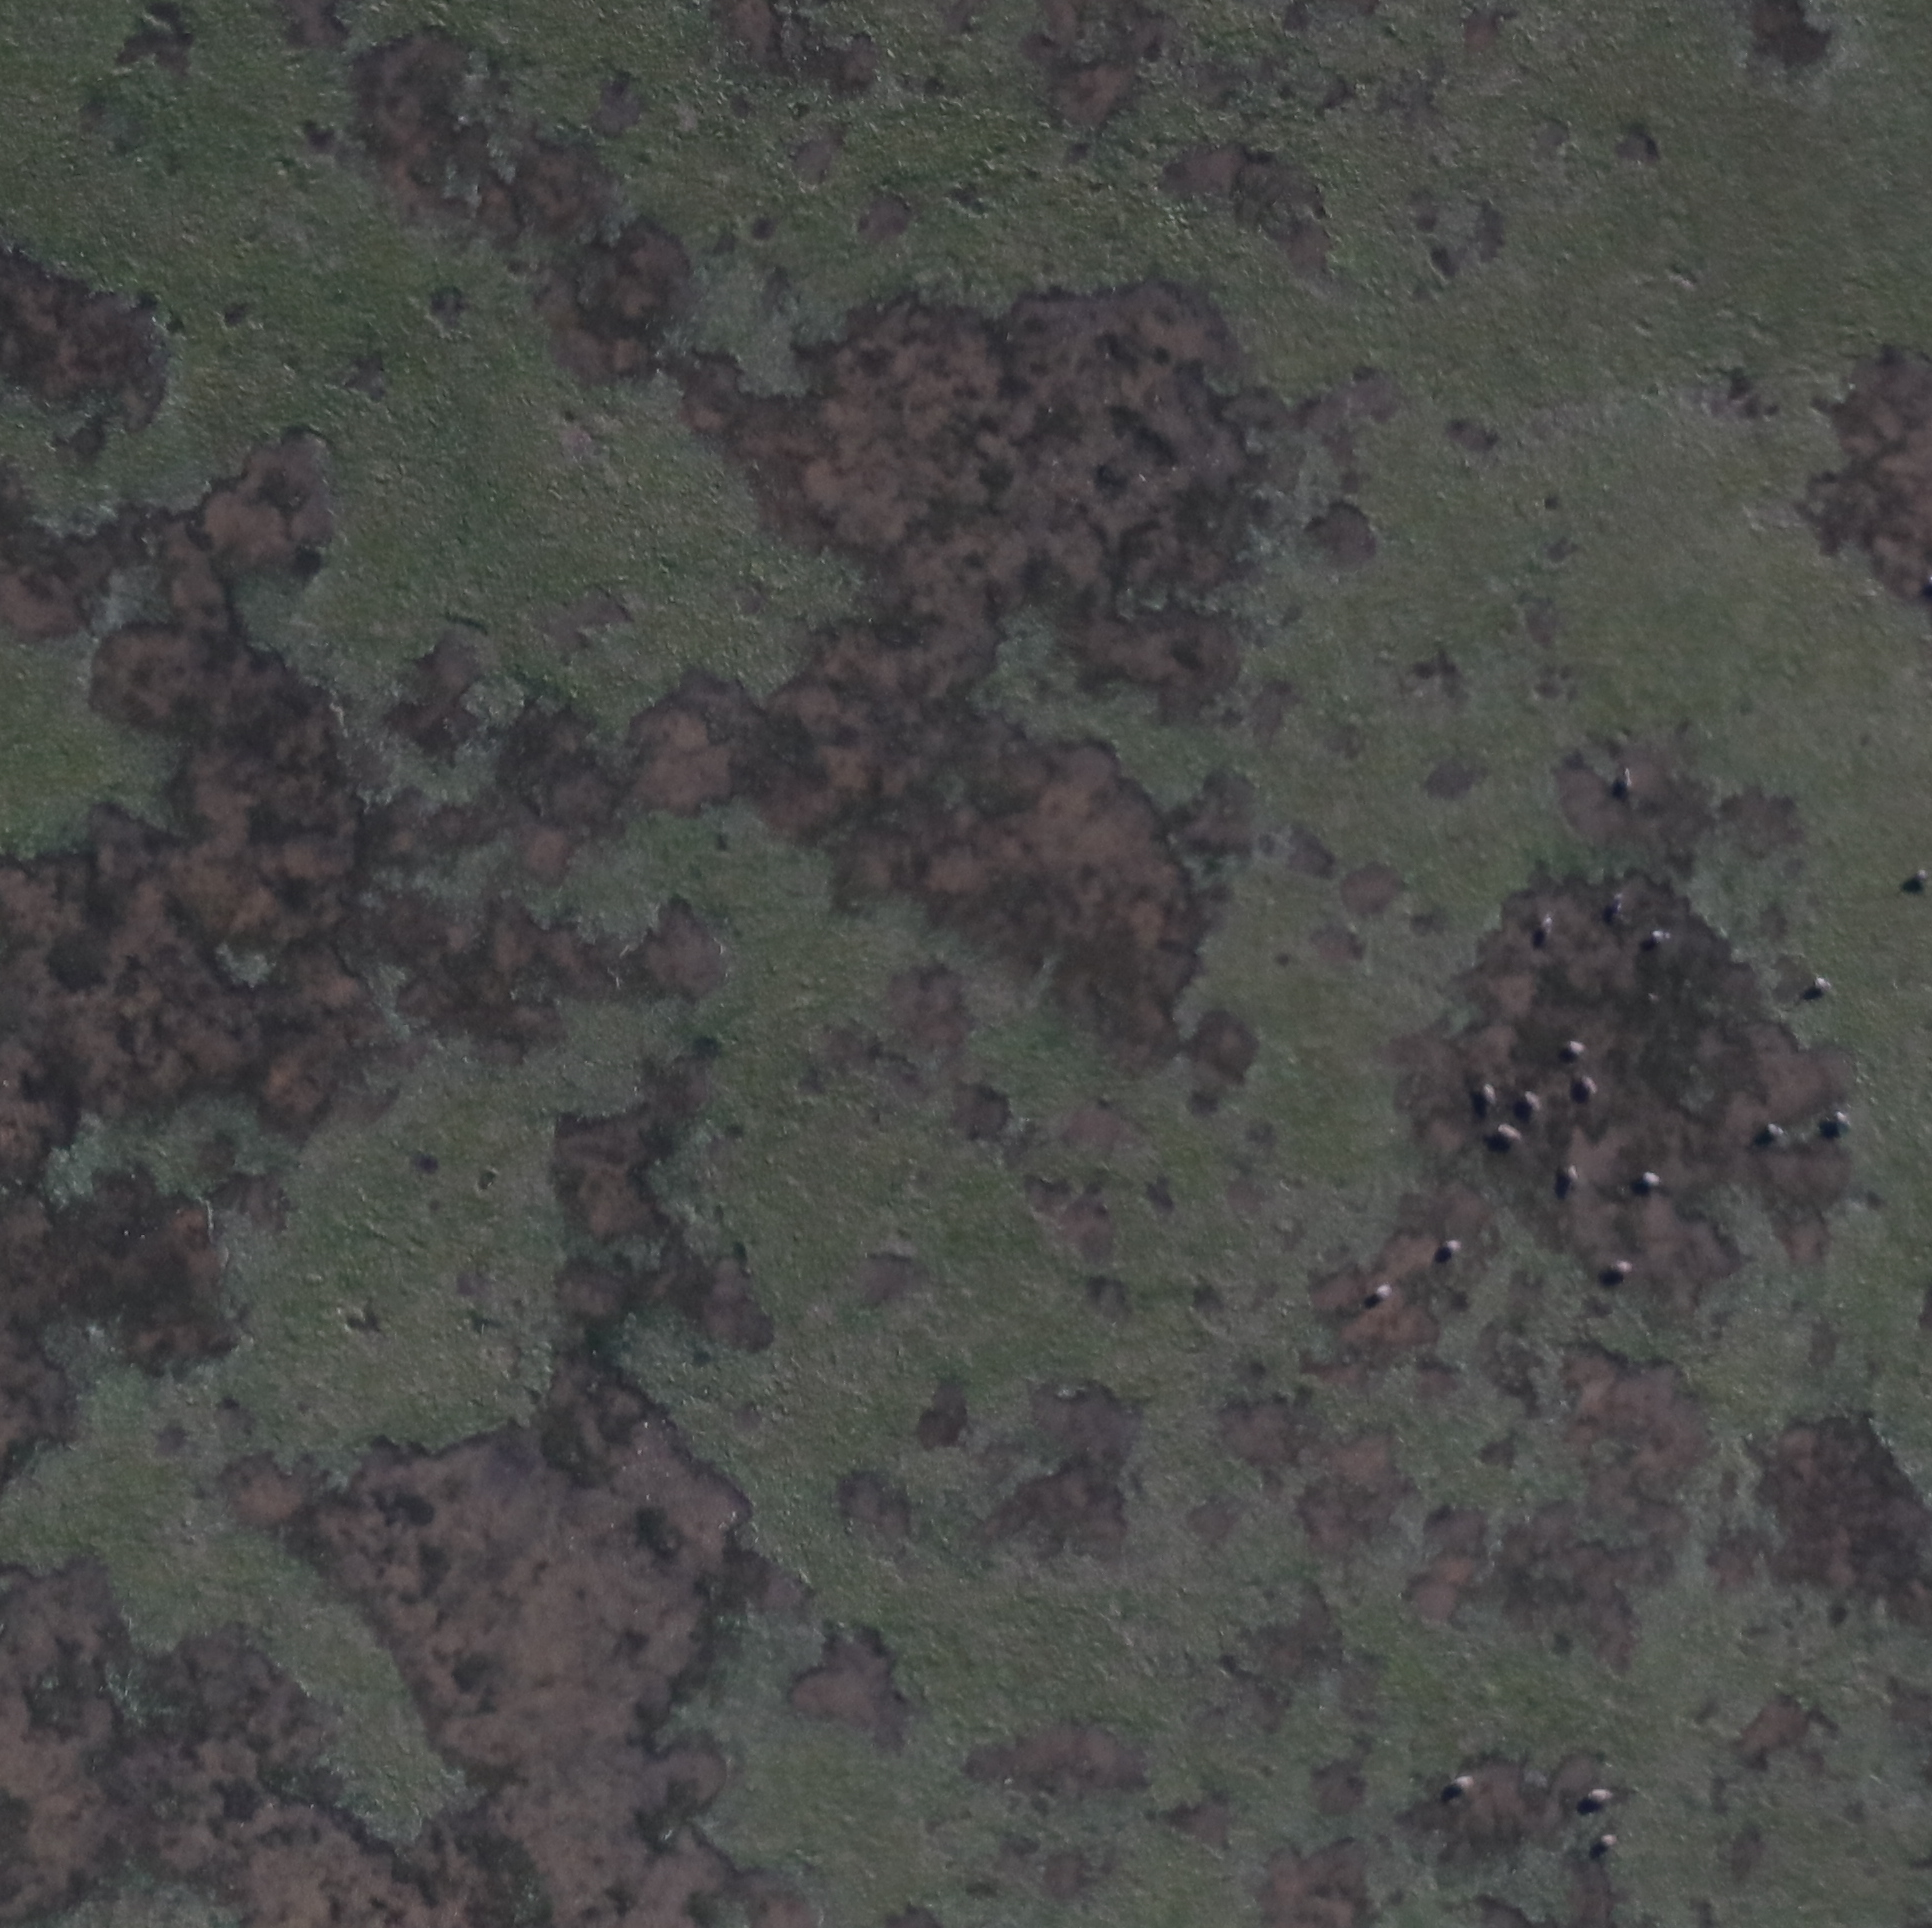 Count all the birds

21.